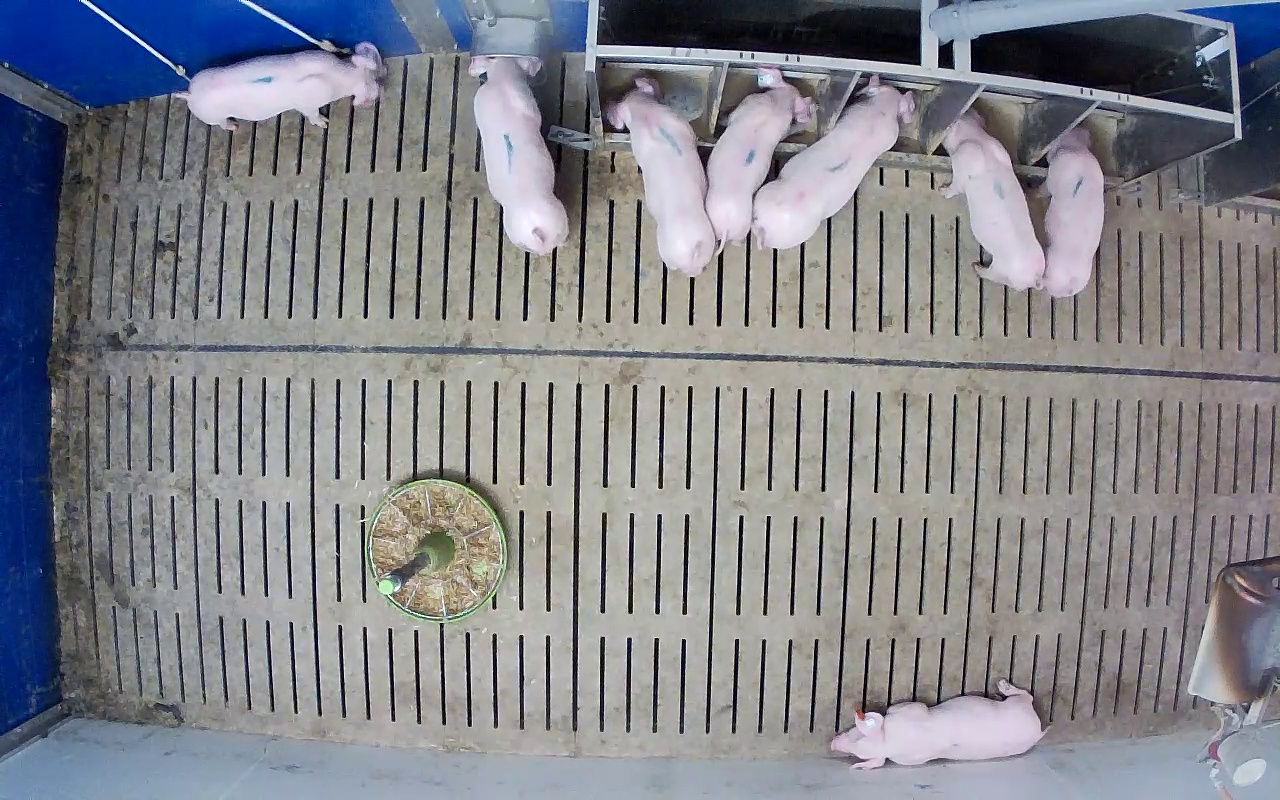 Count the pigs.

8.